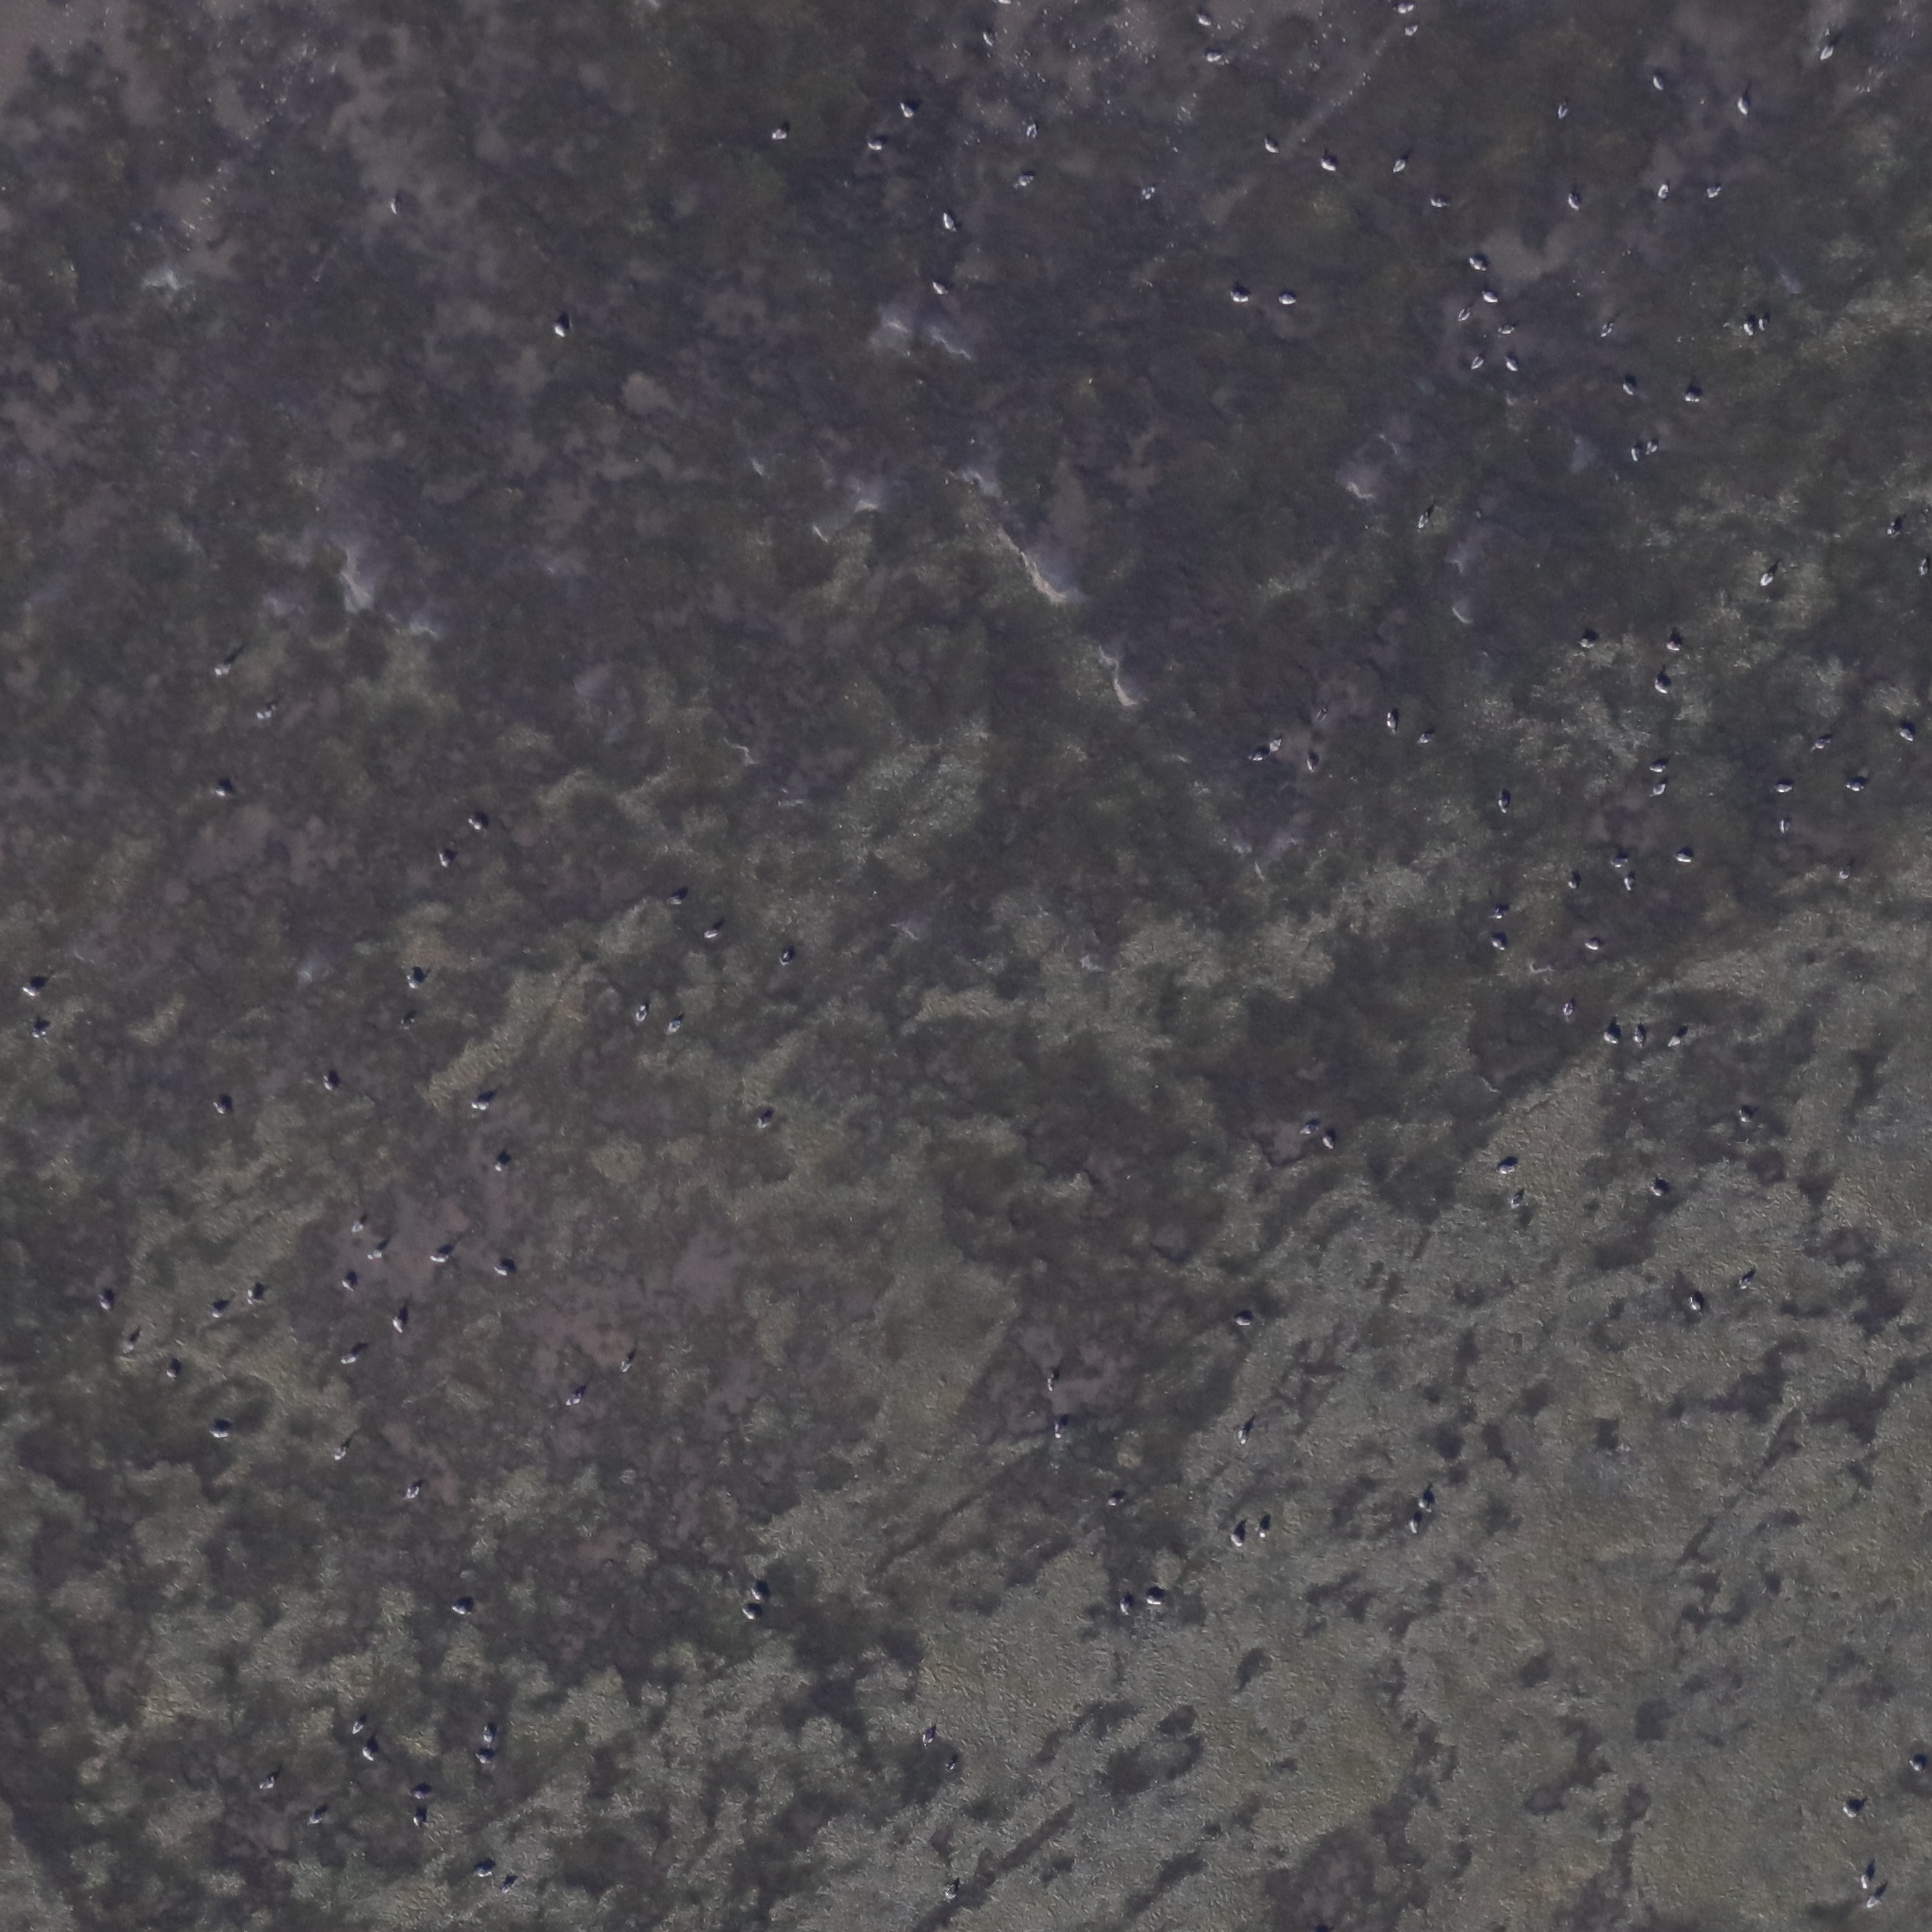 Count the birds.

149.